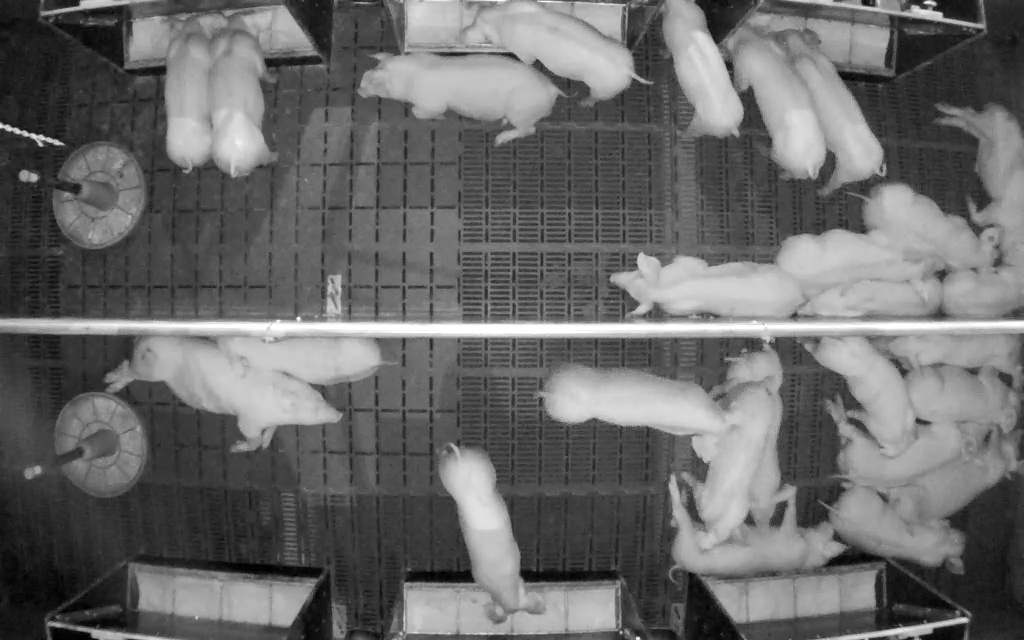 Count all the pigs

26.